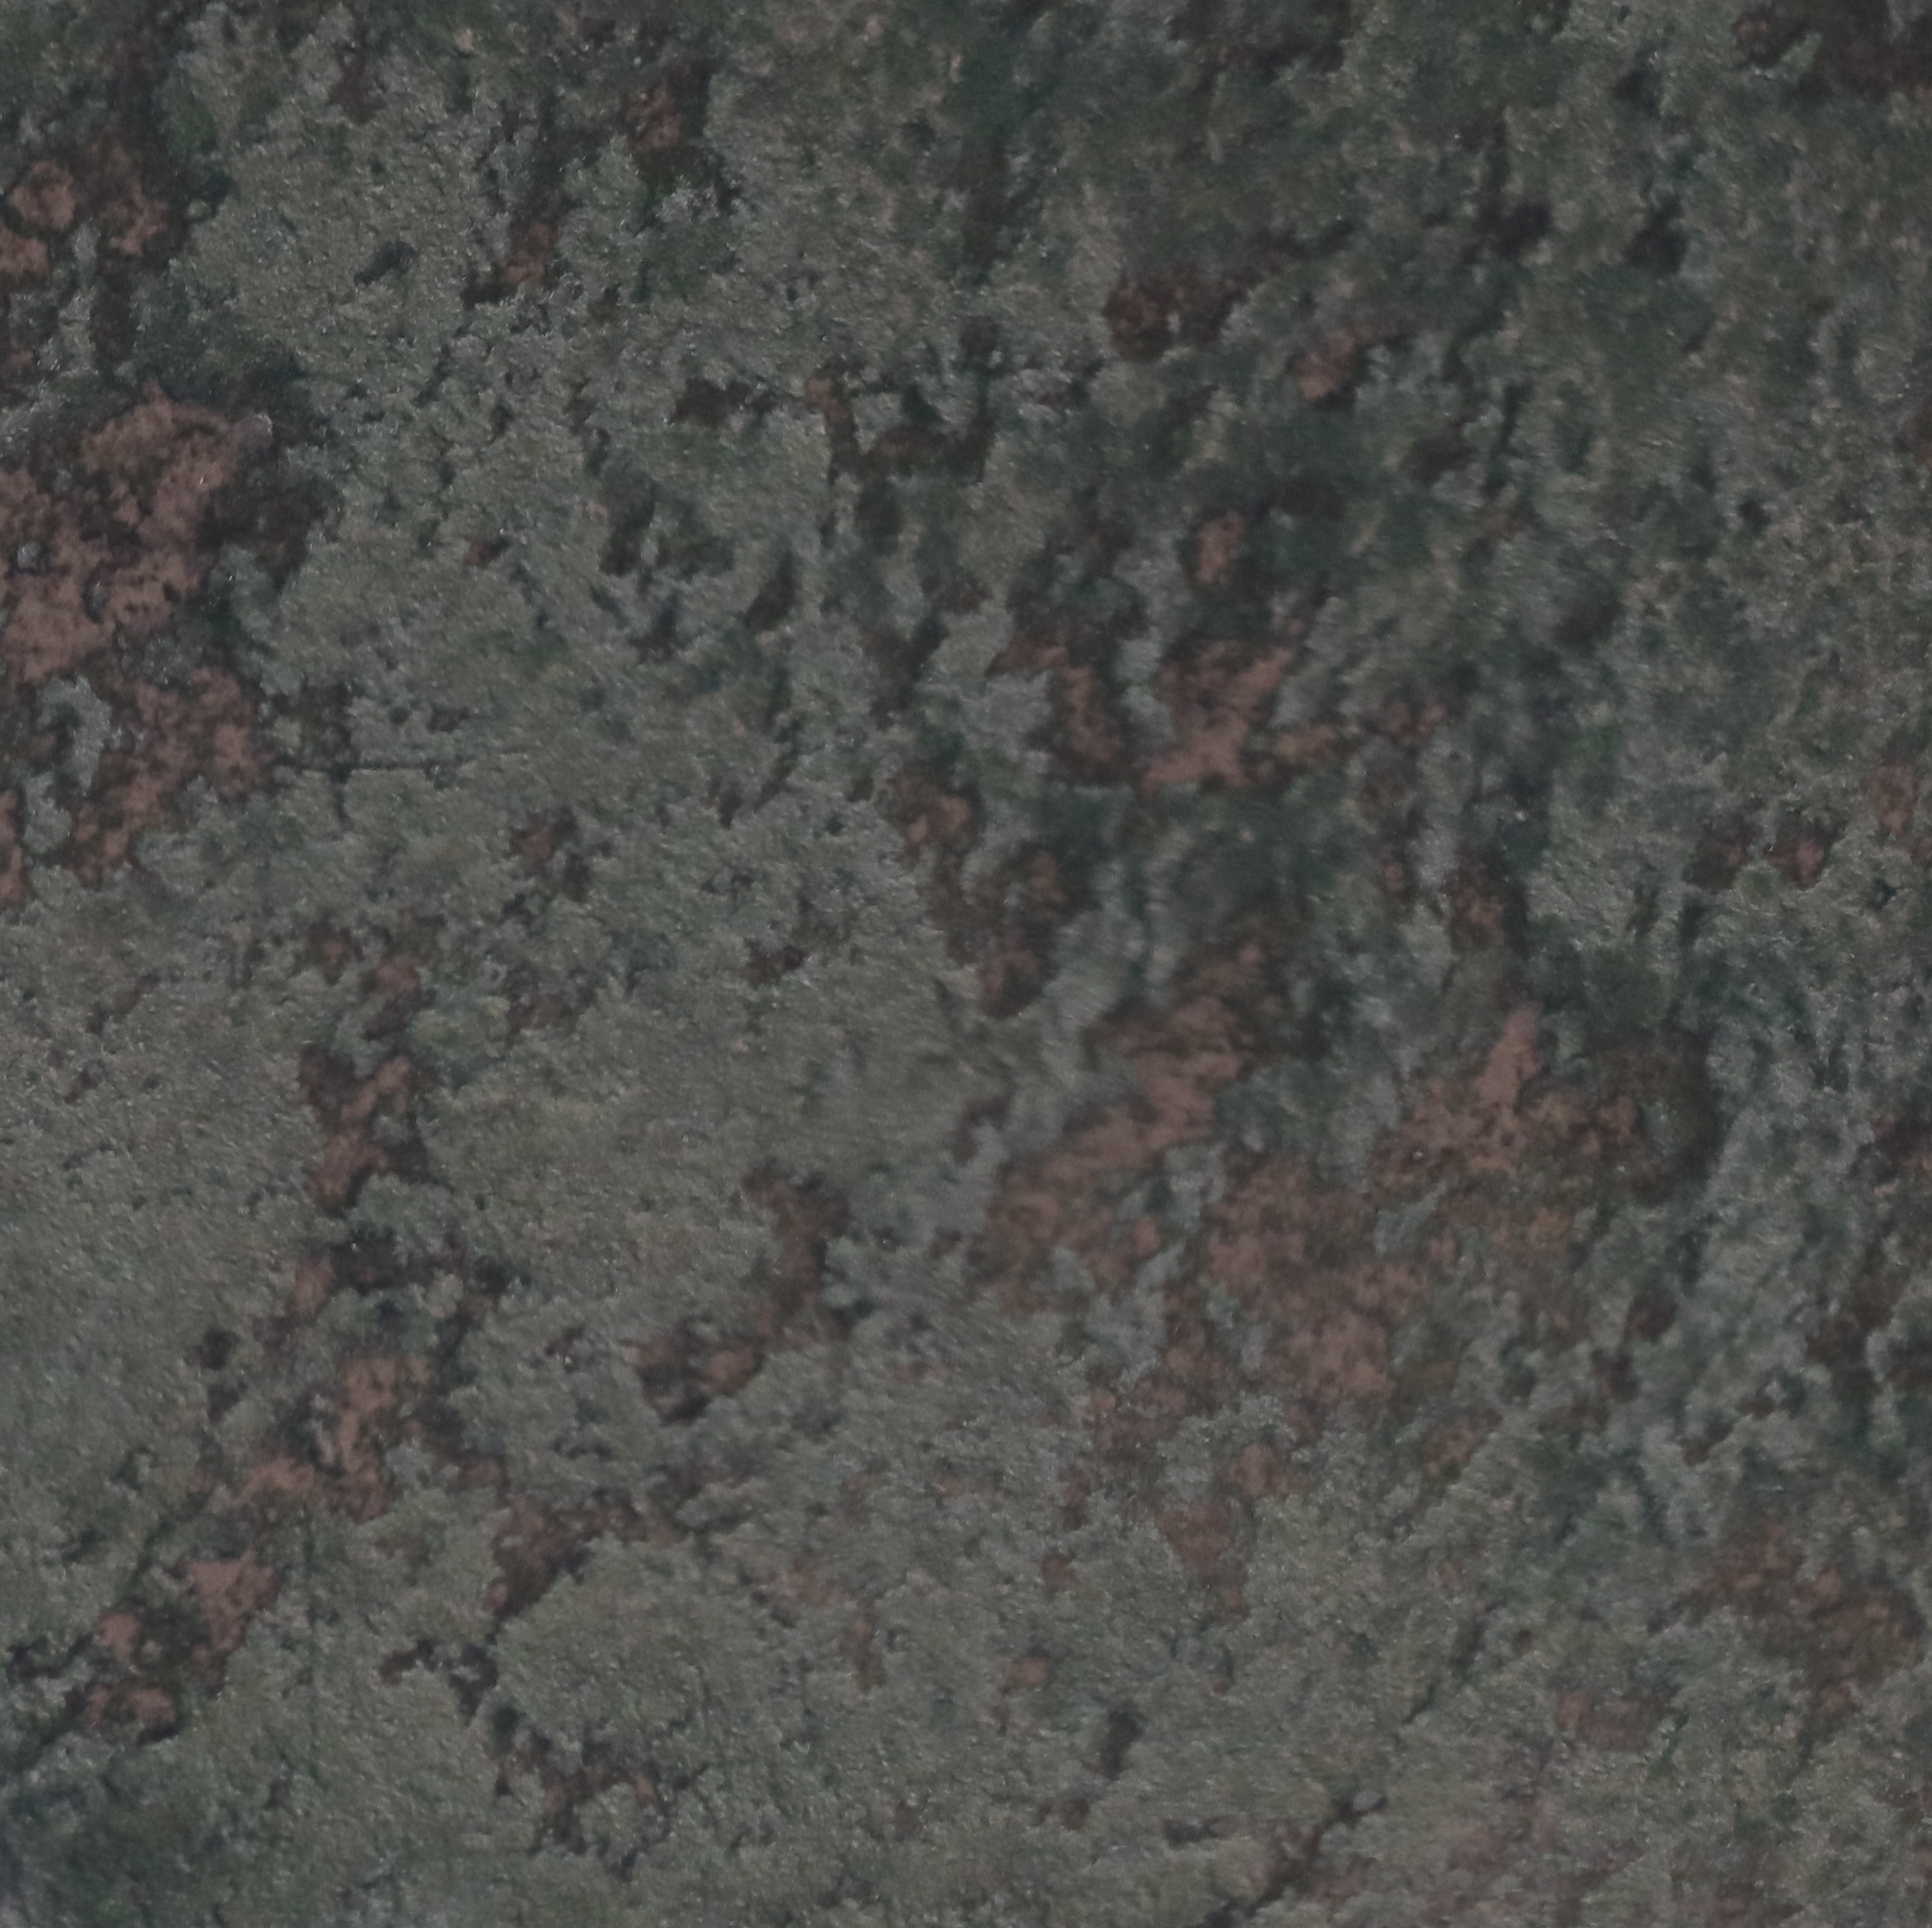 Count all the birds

0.